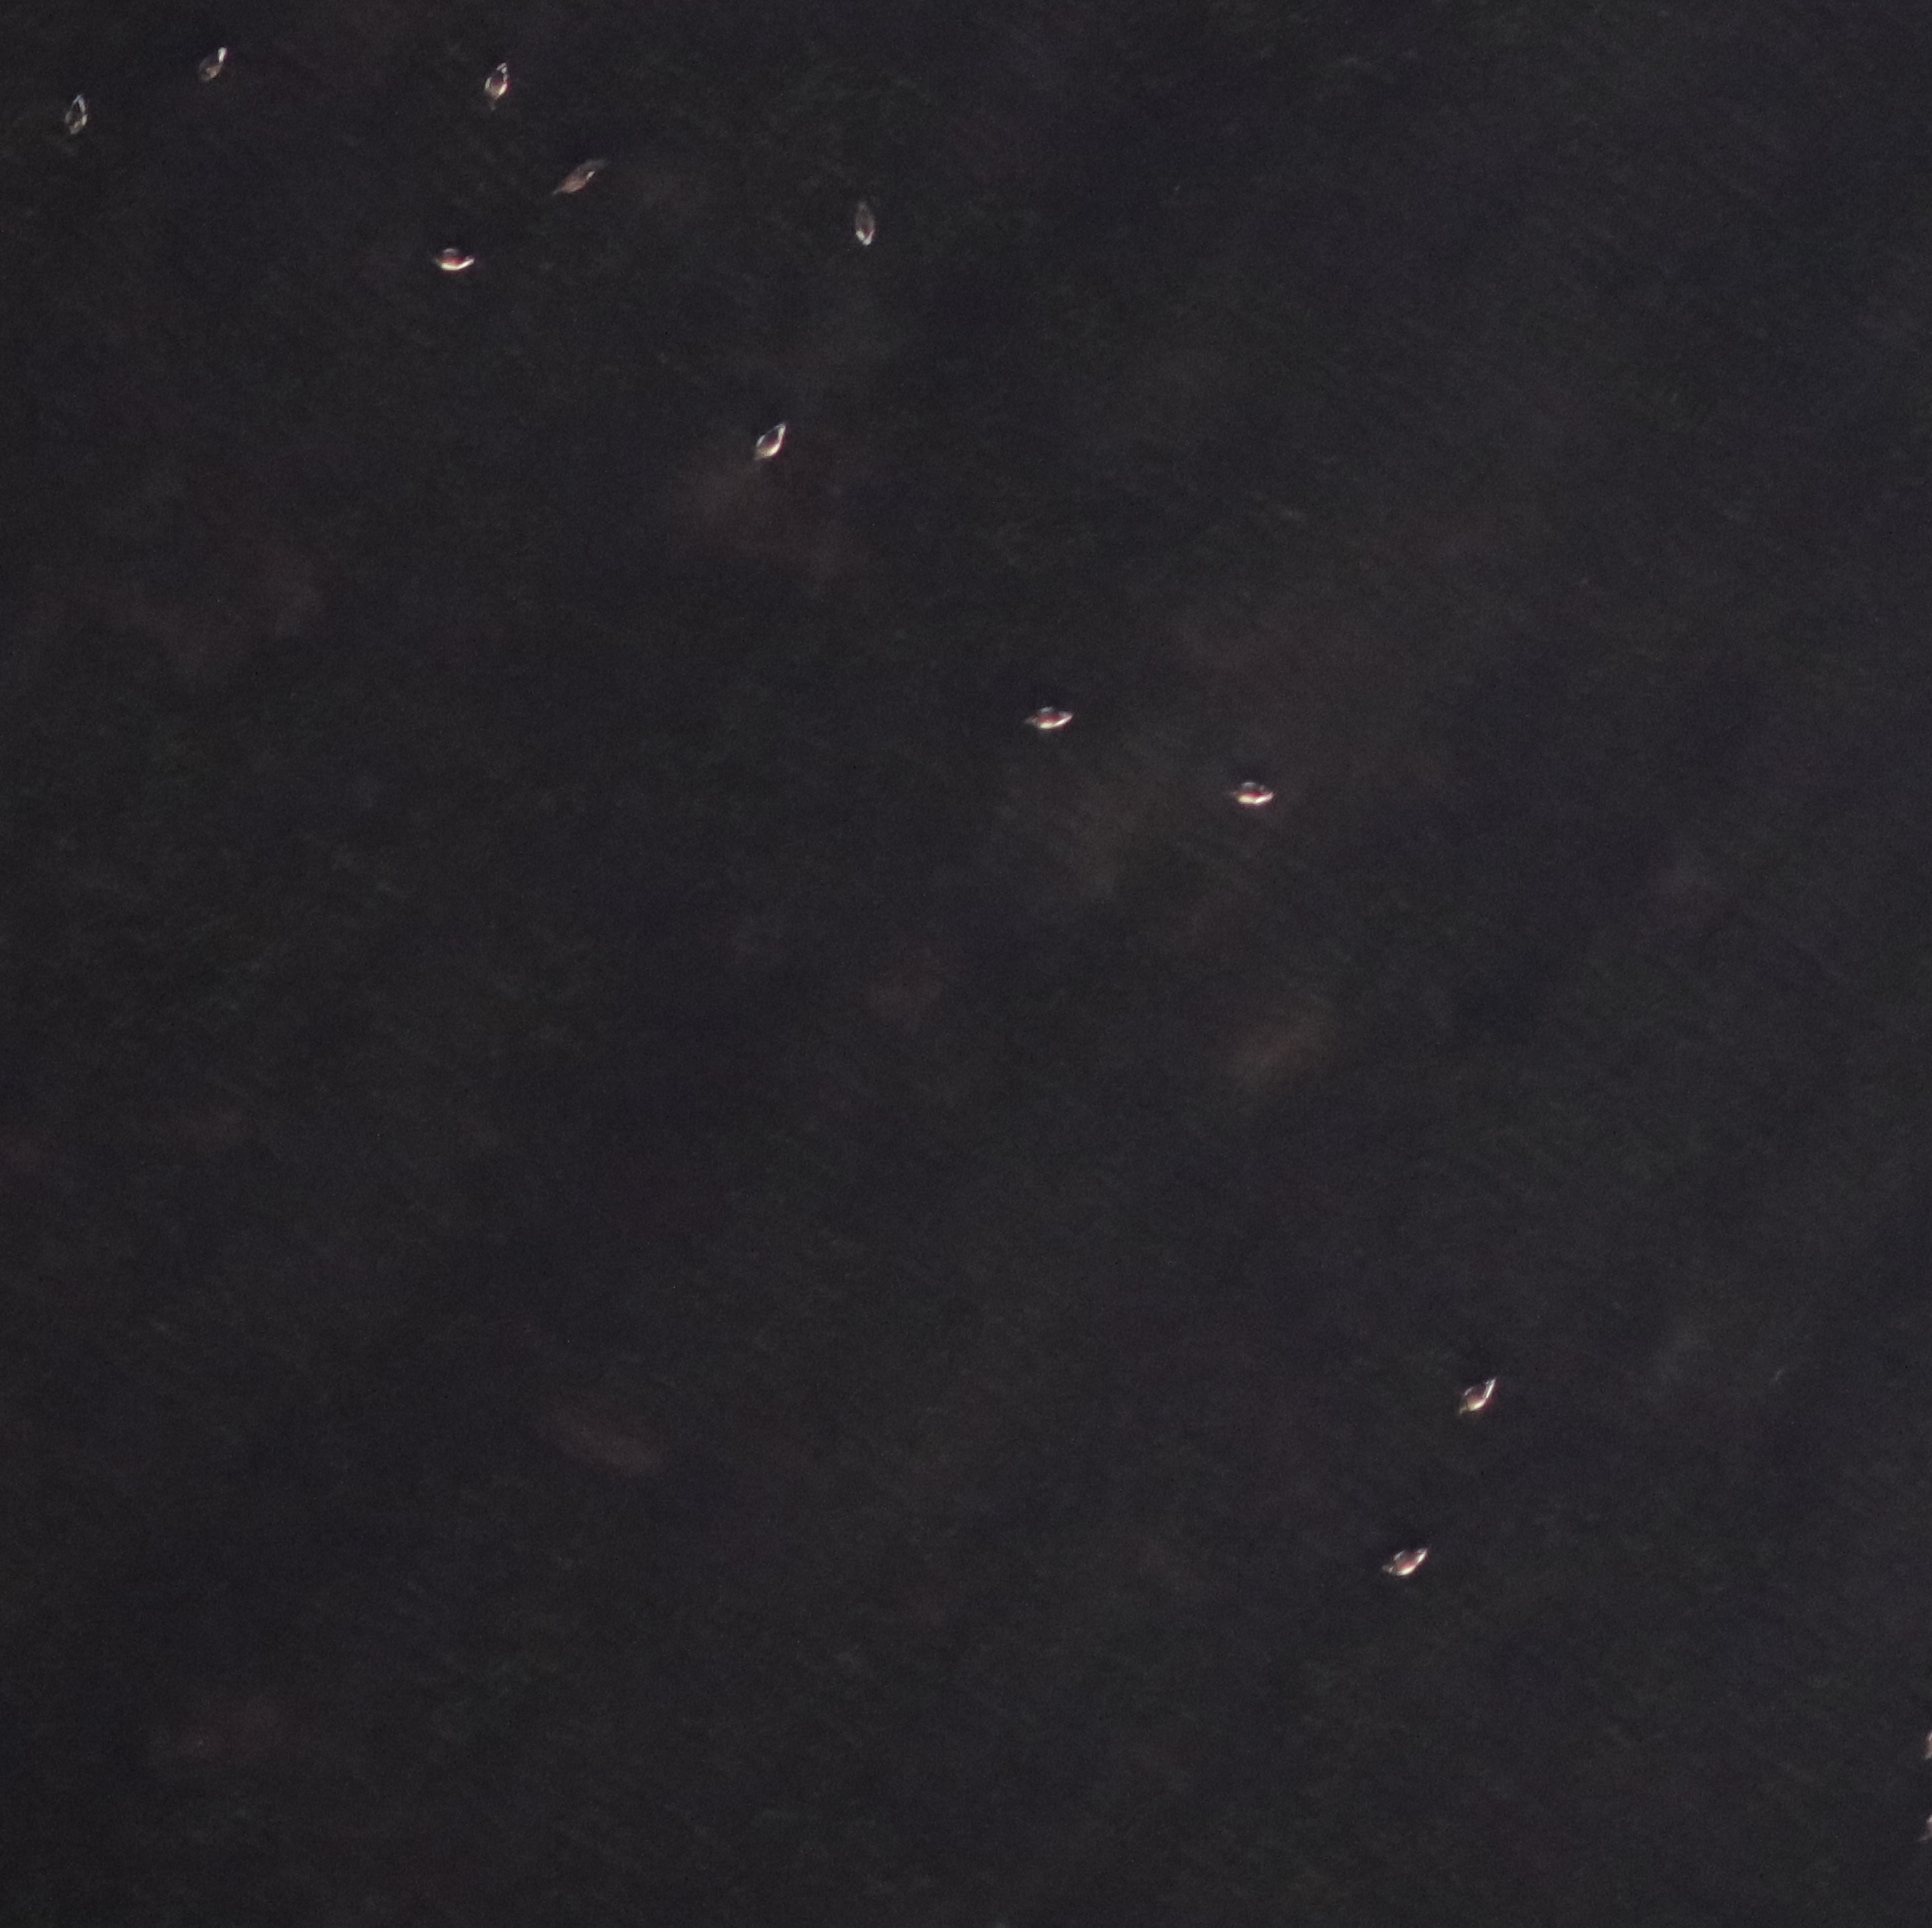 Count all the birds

10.